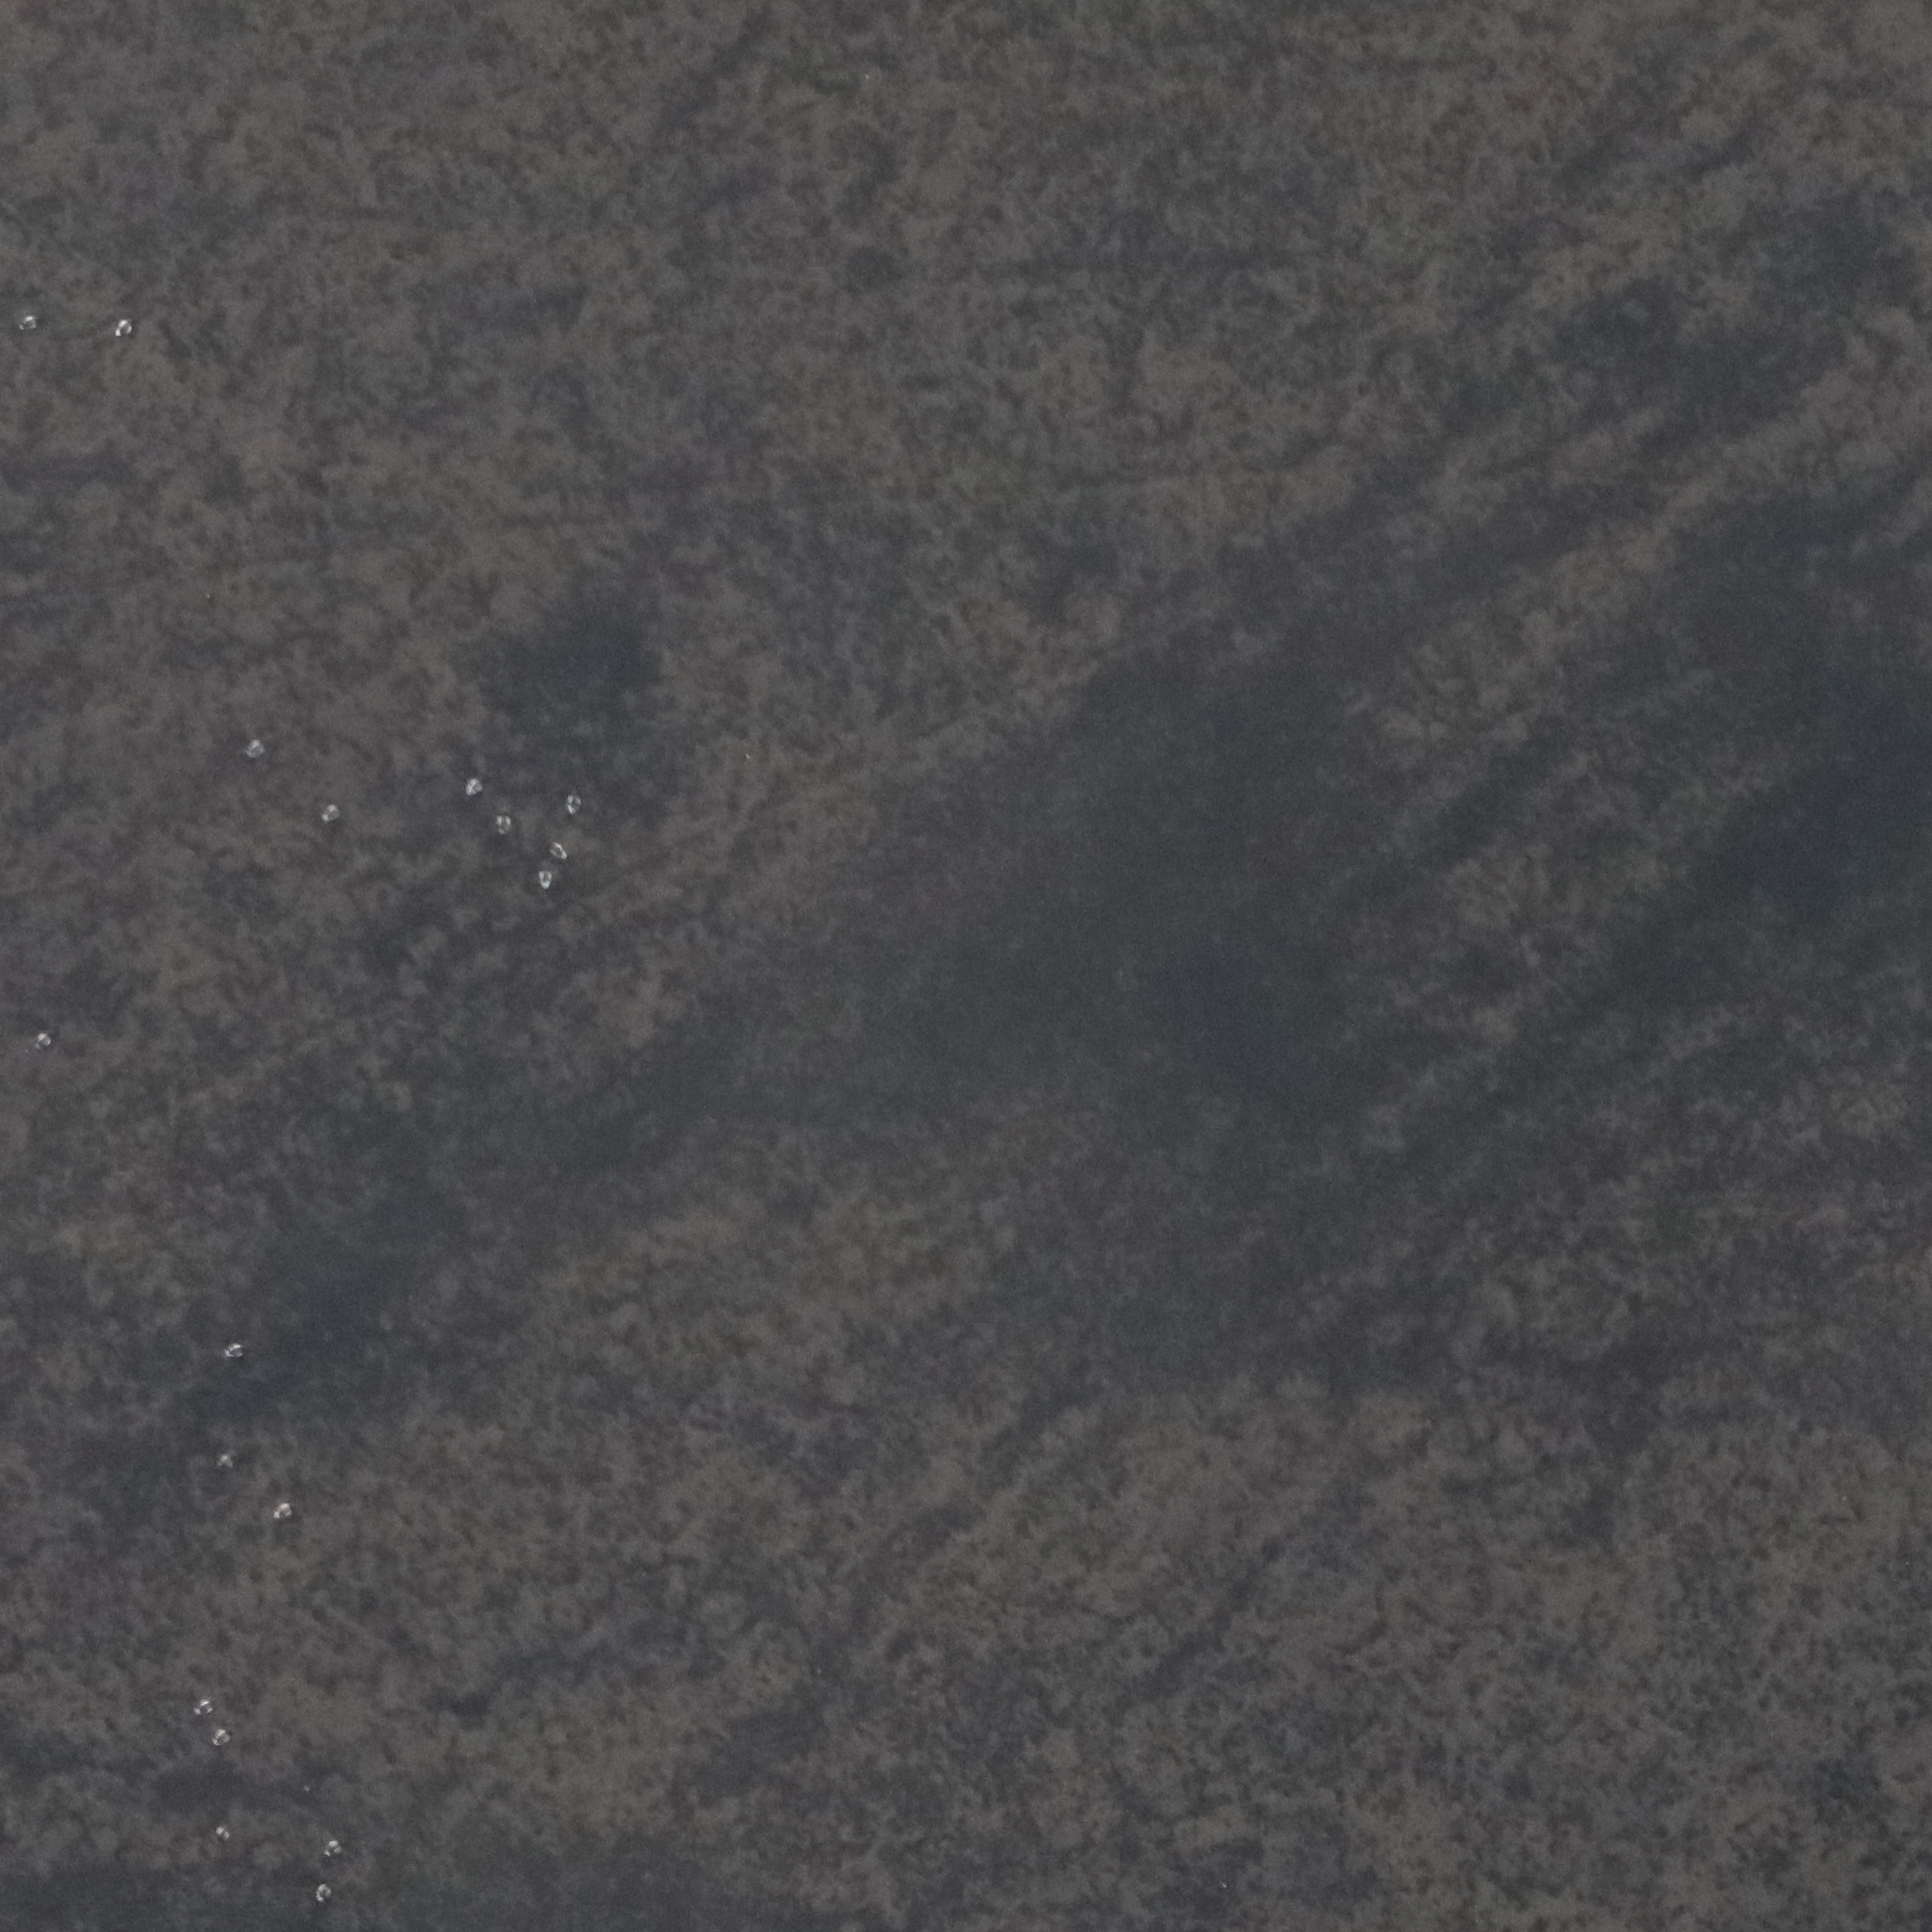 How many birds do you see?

18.